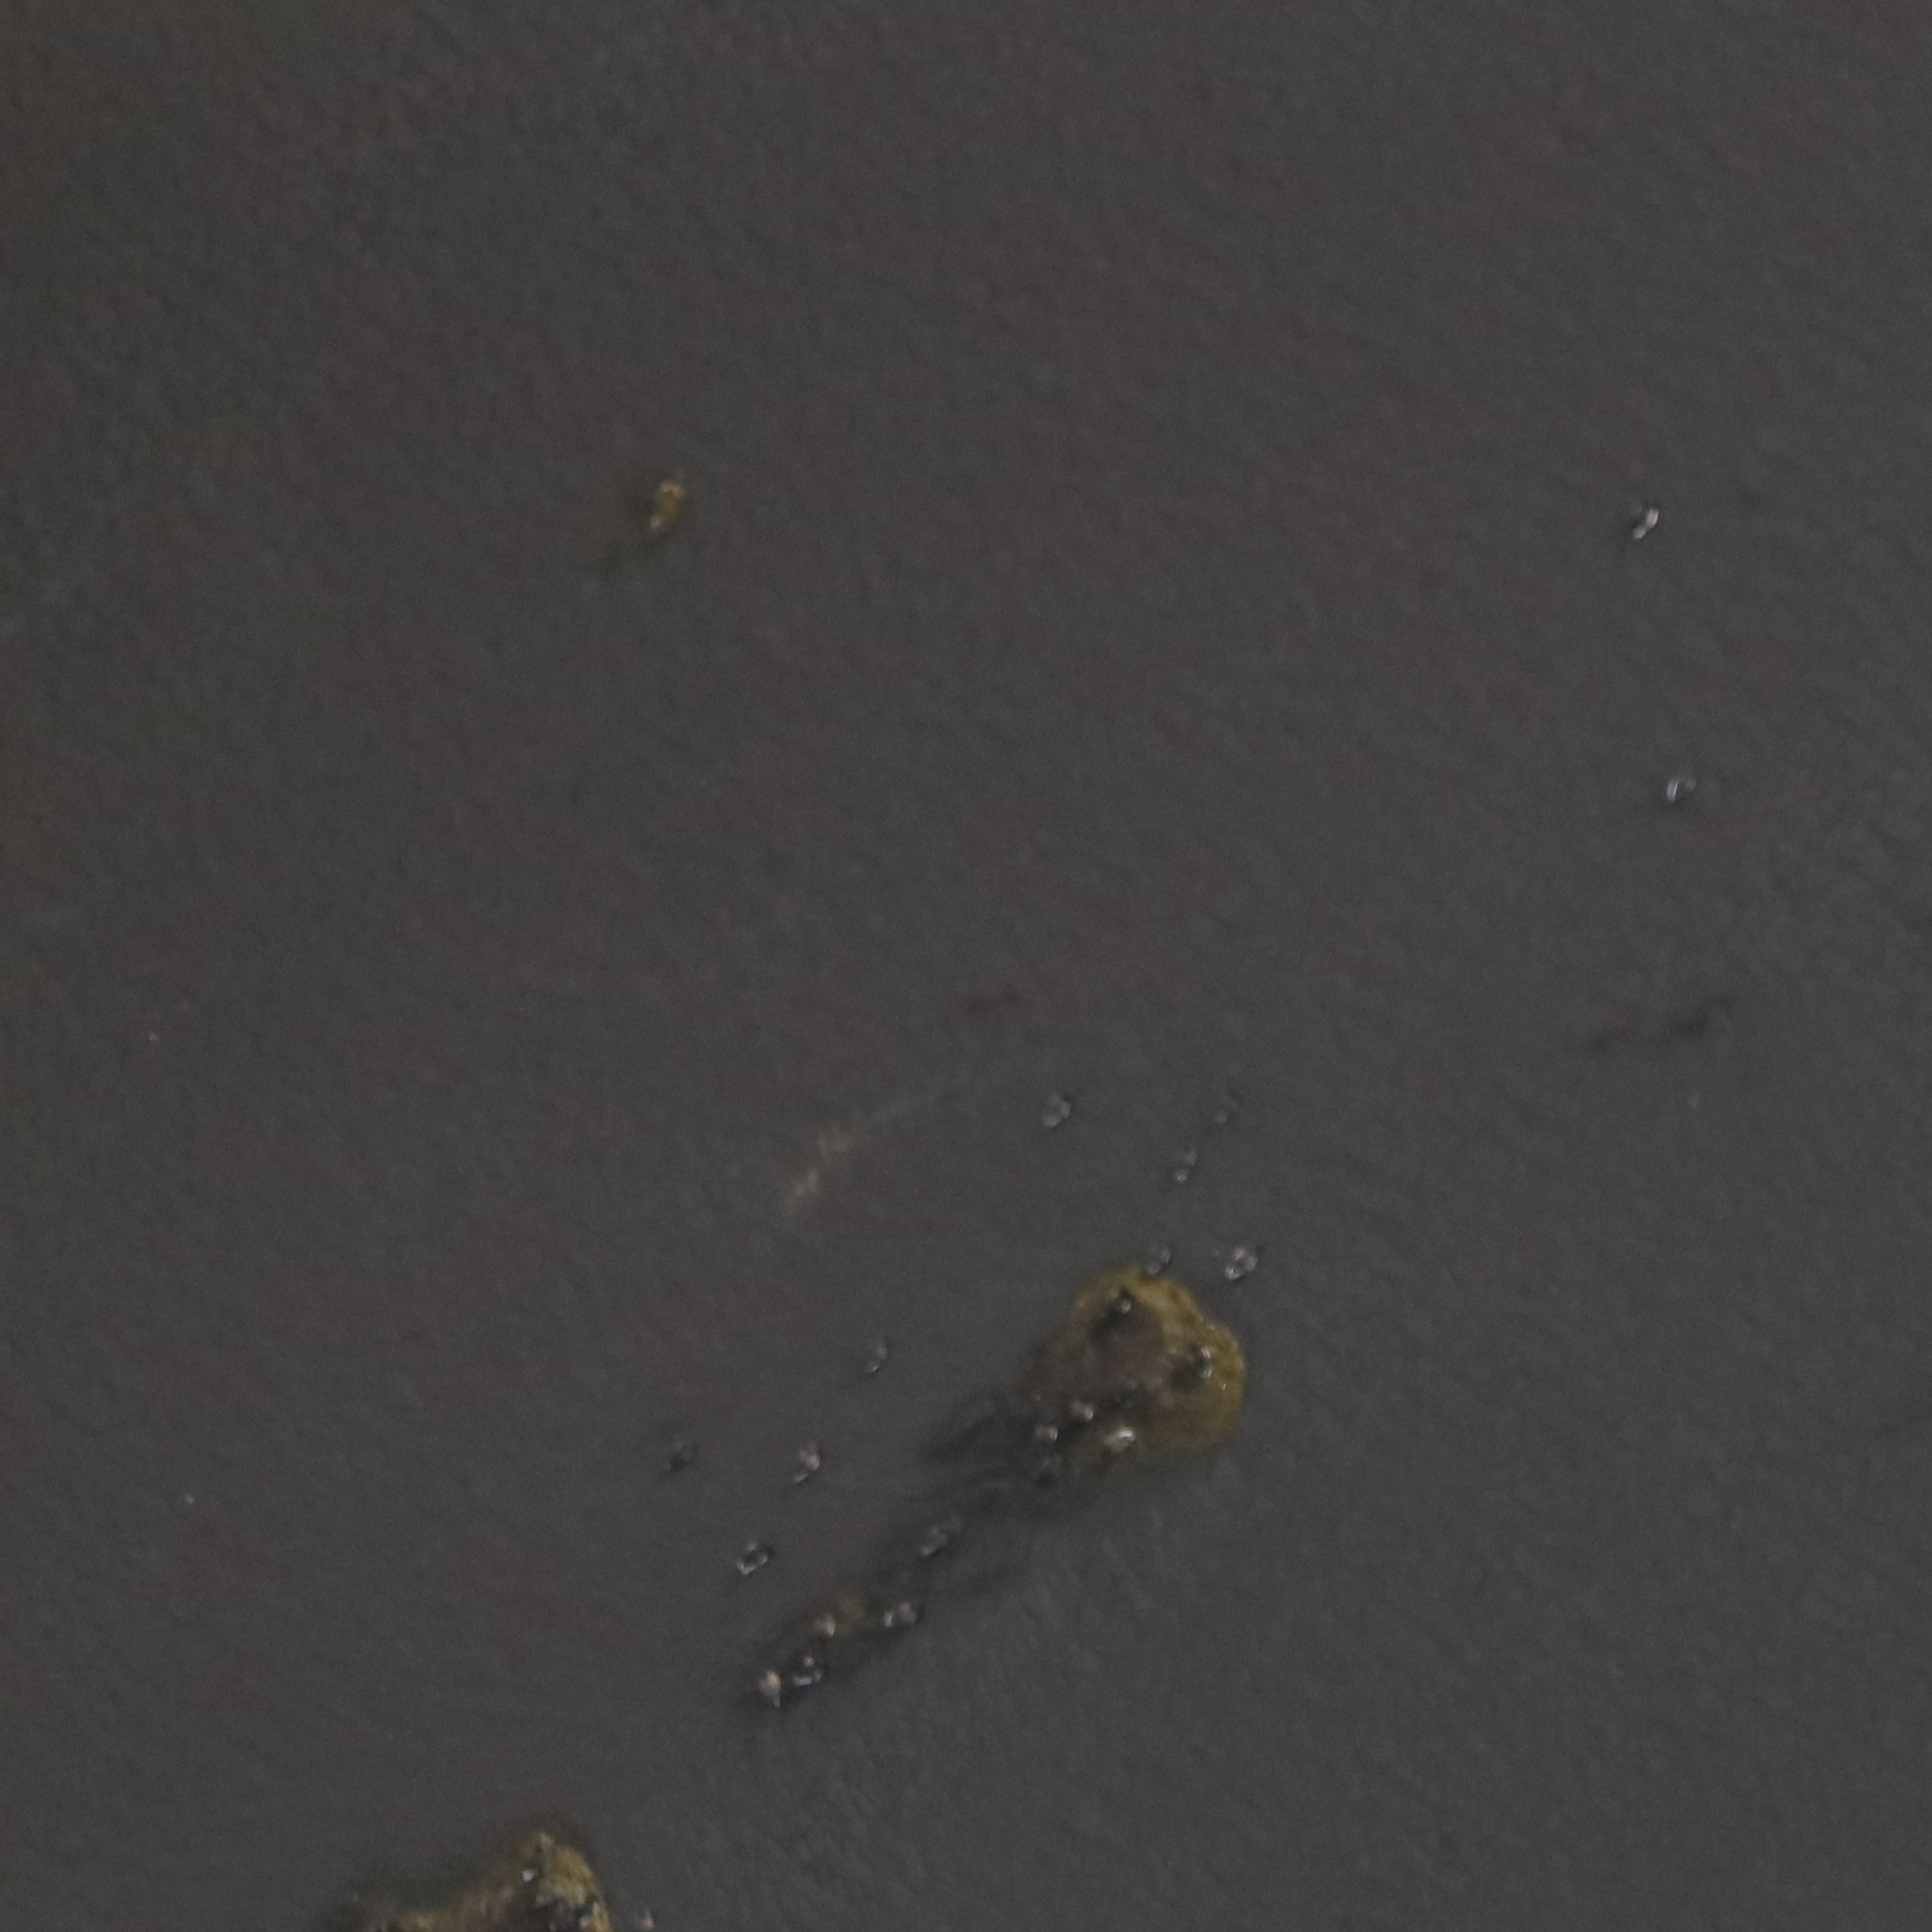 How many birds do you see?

27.